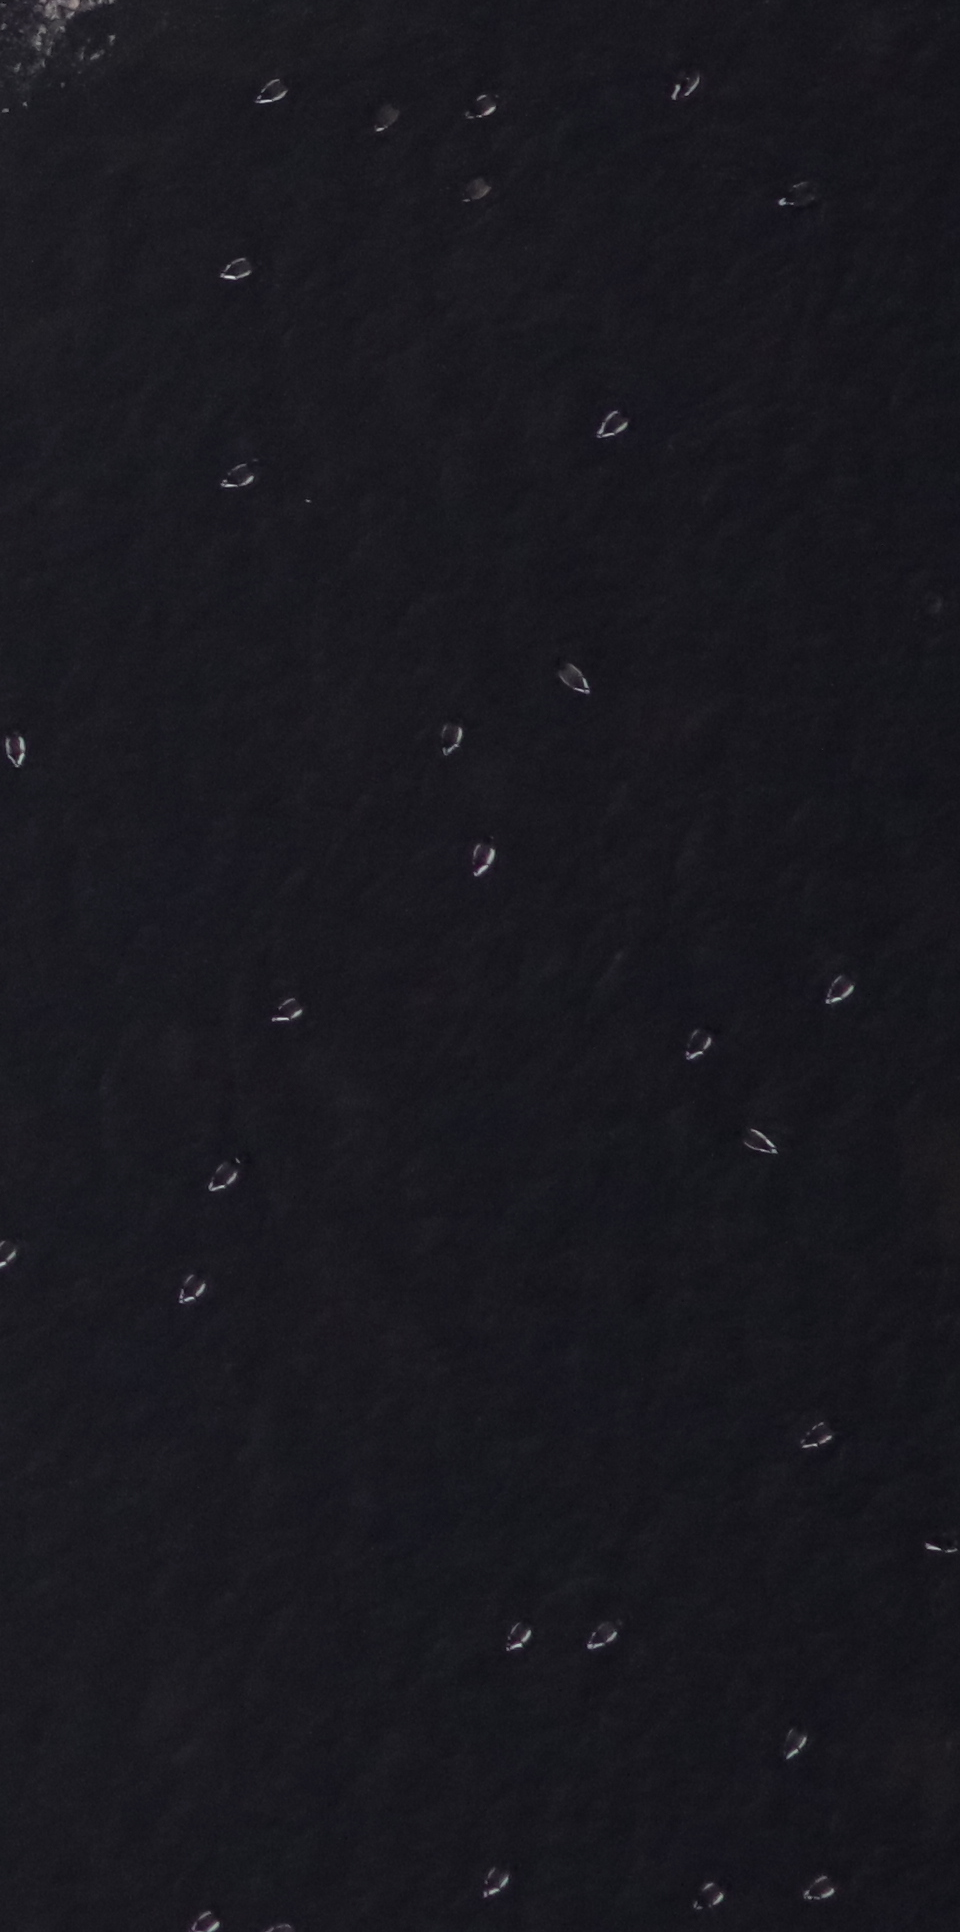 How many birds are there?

29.